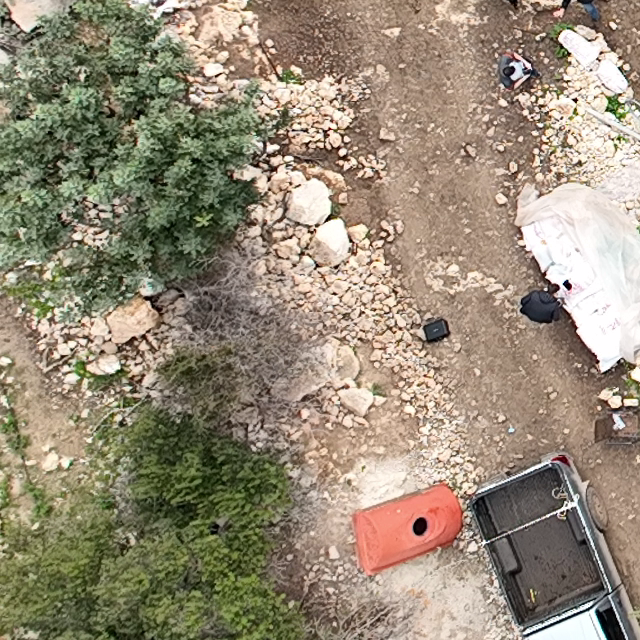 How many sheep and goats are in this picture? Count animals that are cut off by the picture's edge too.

0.